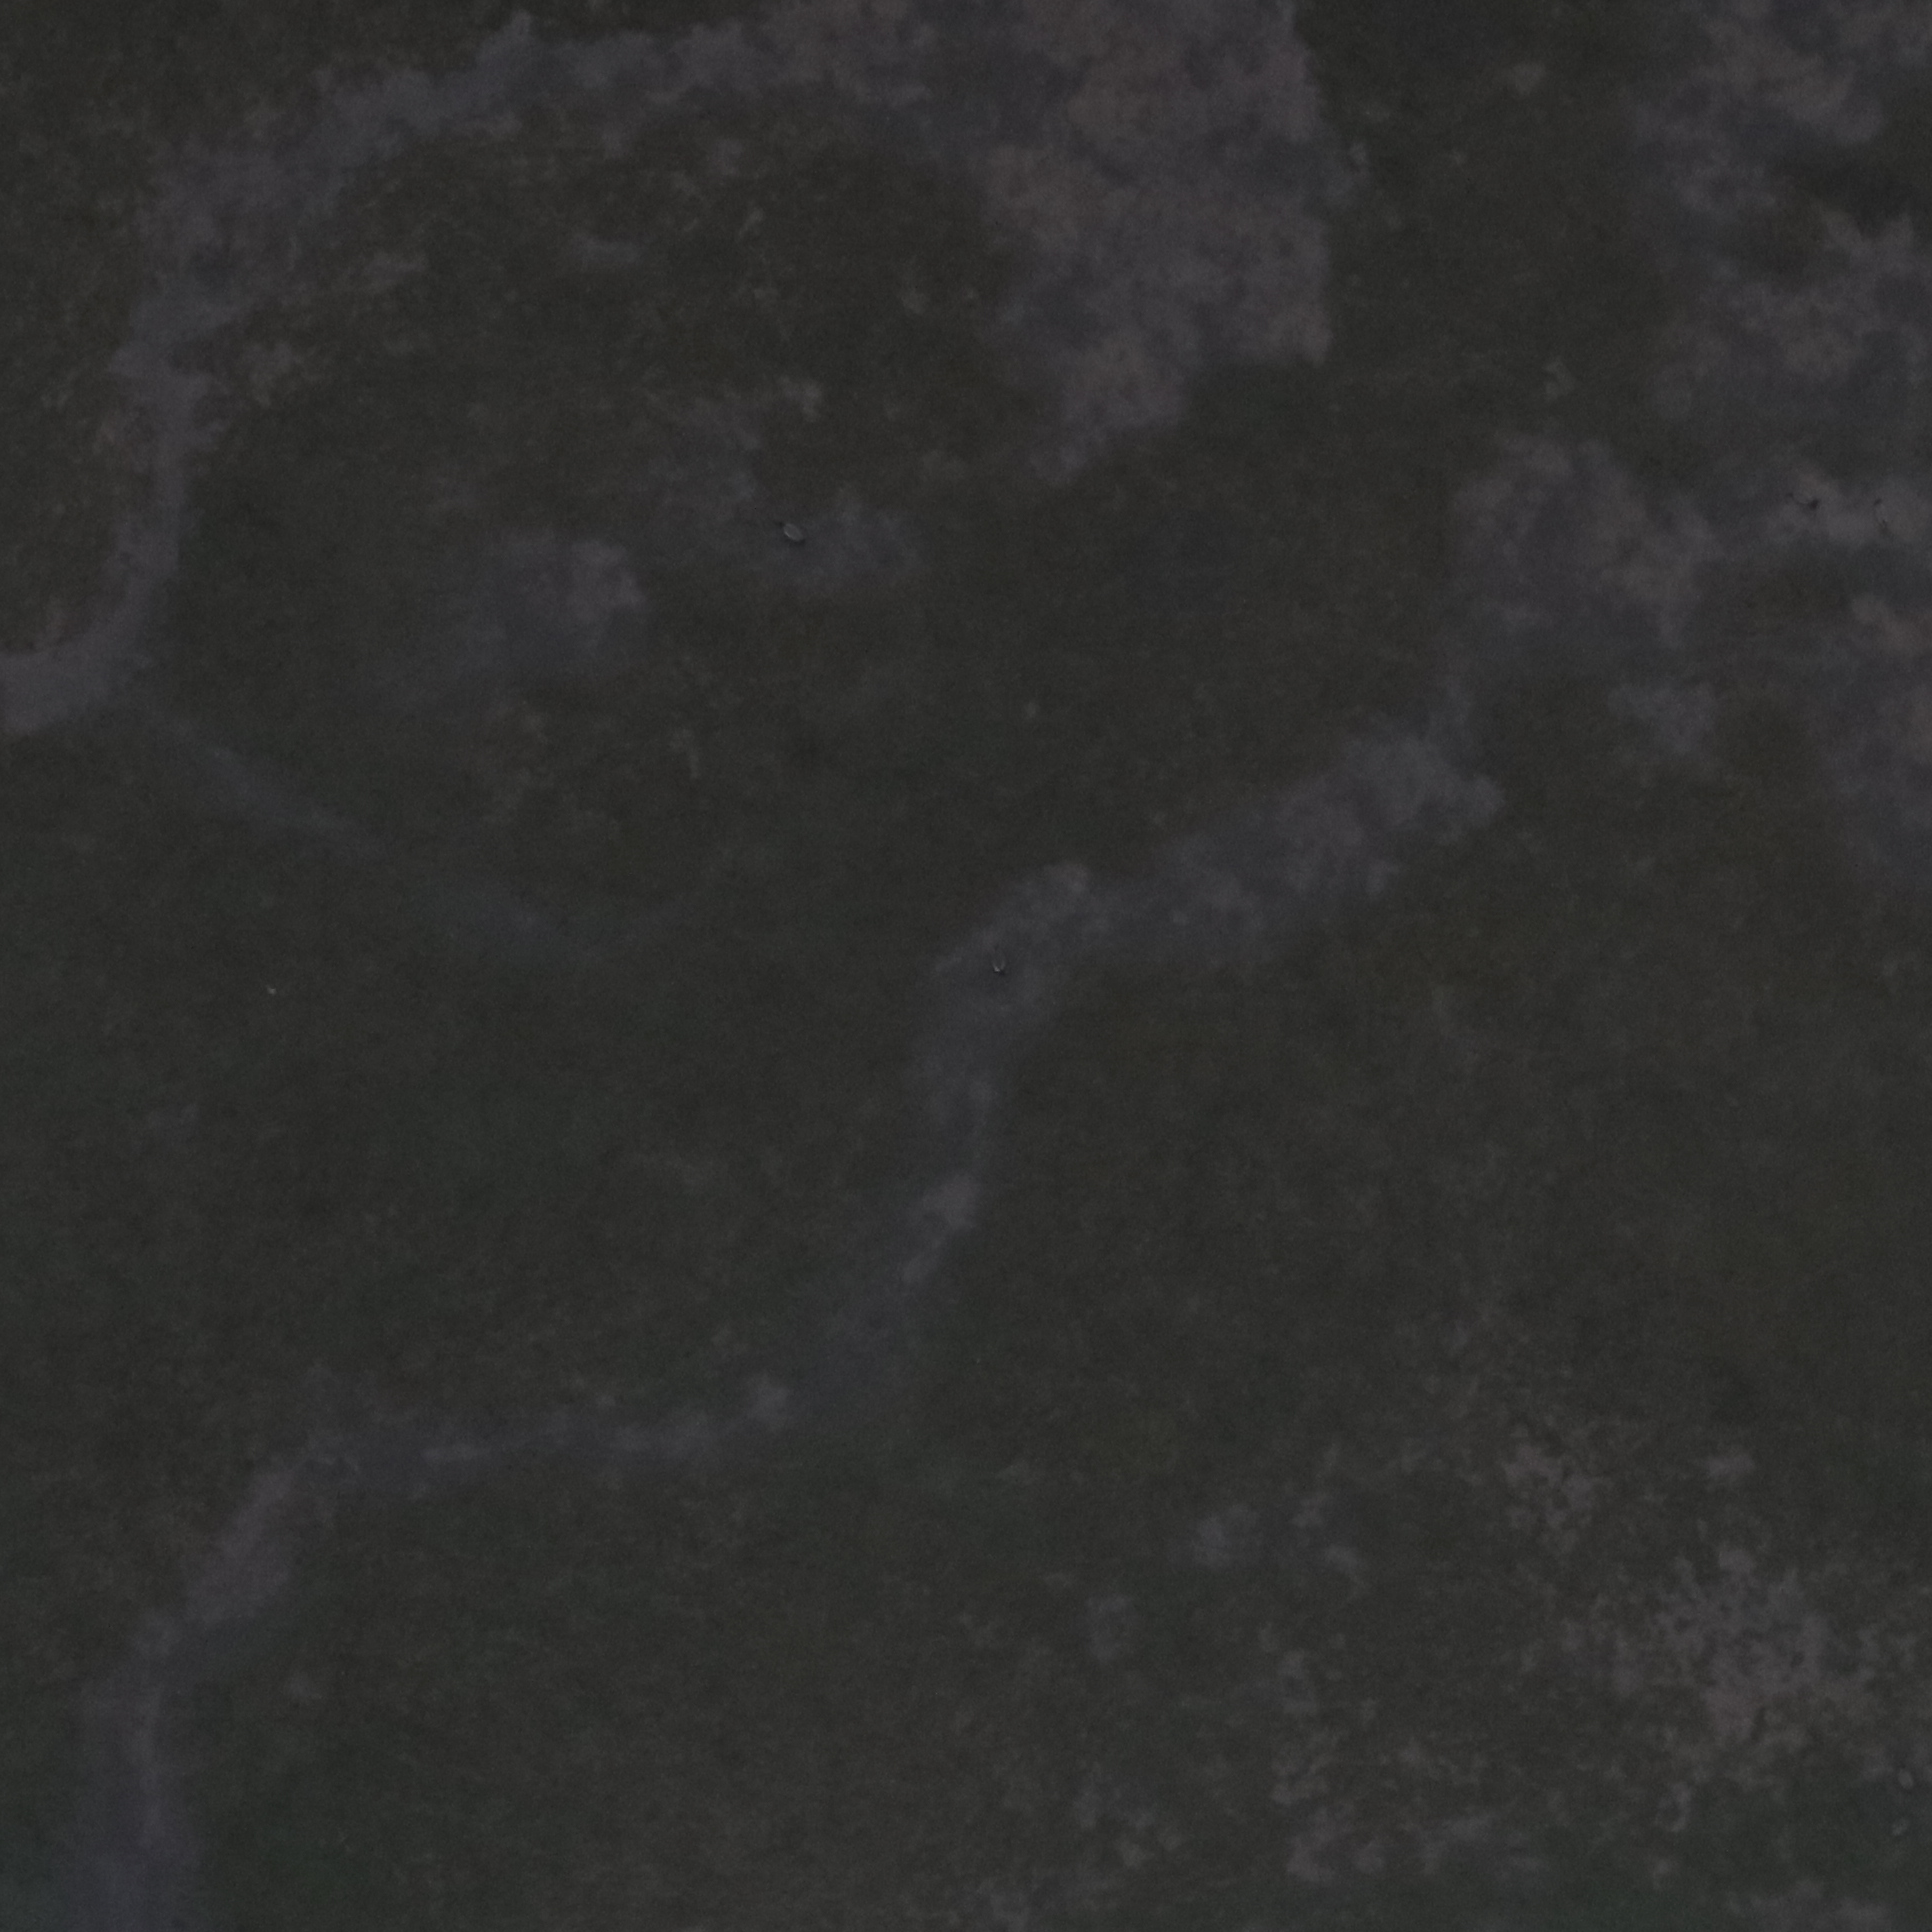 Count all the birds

6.